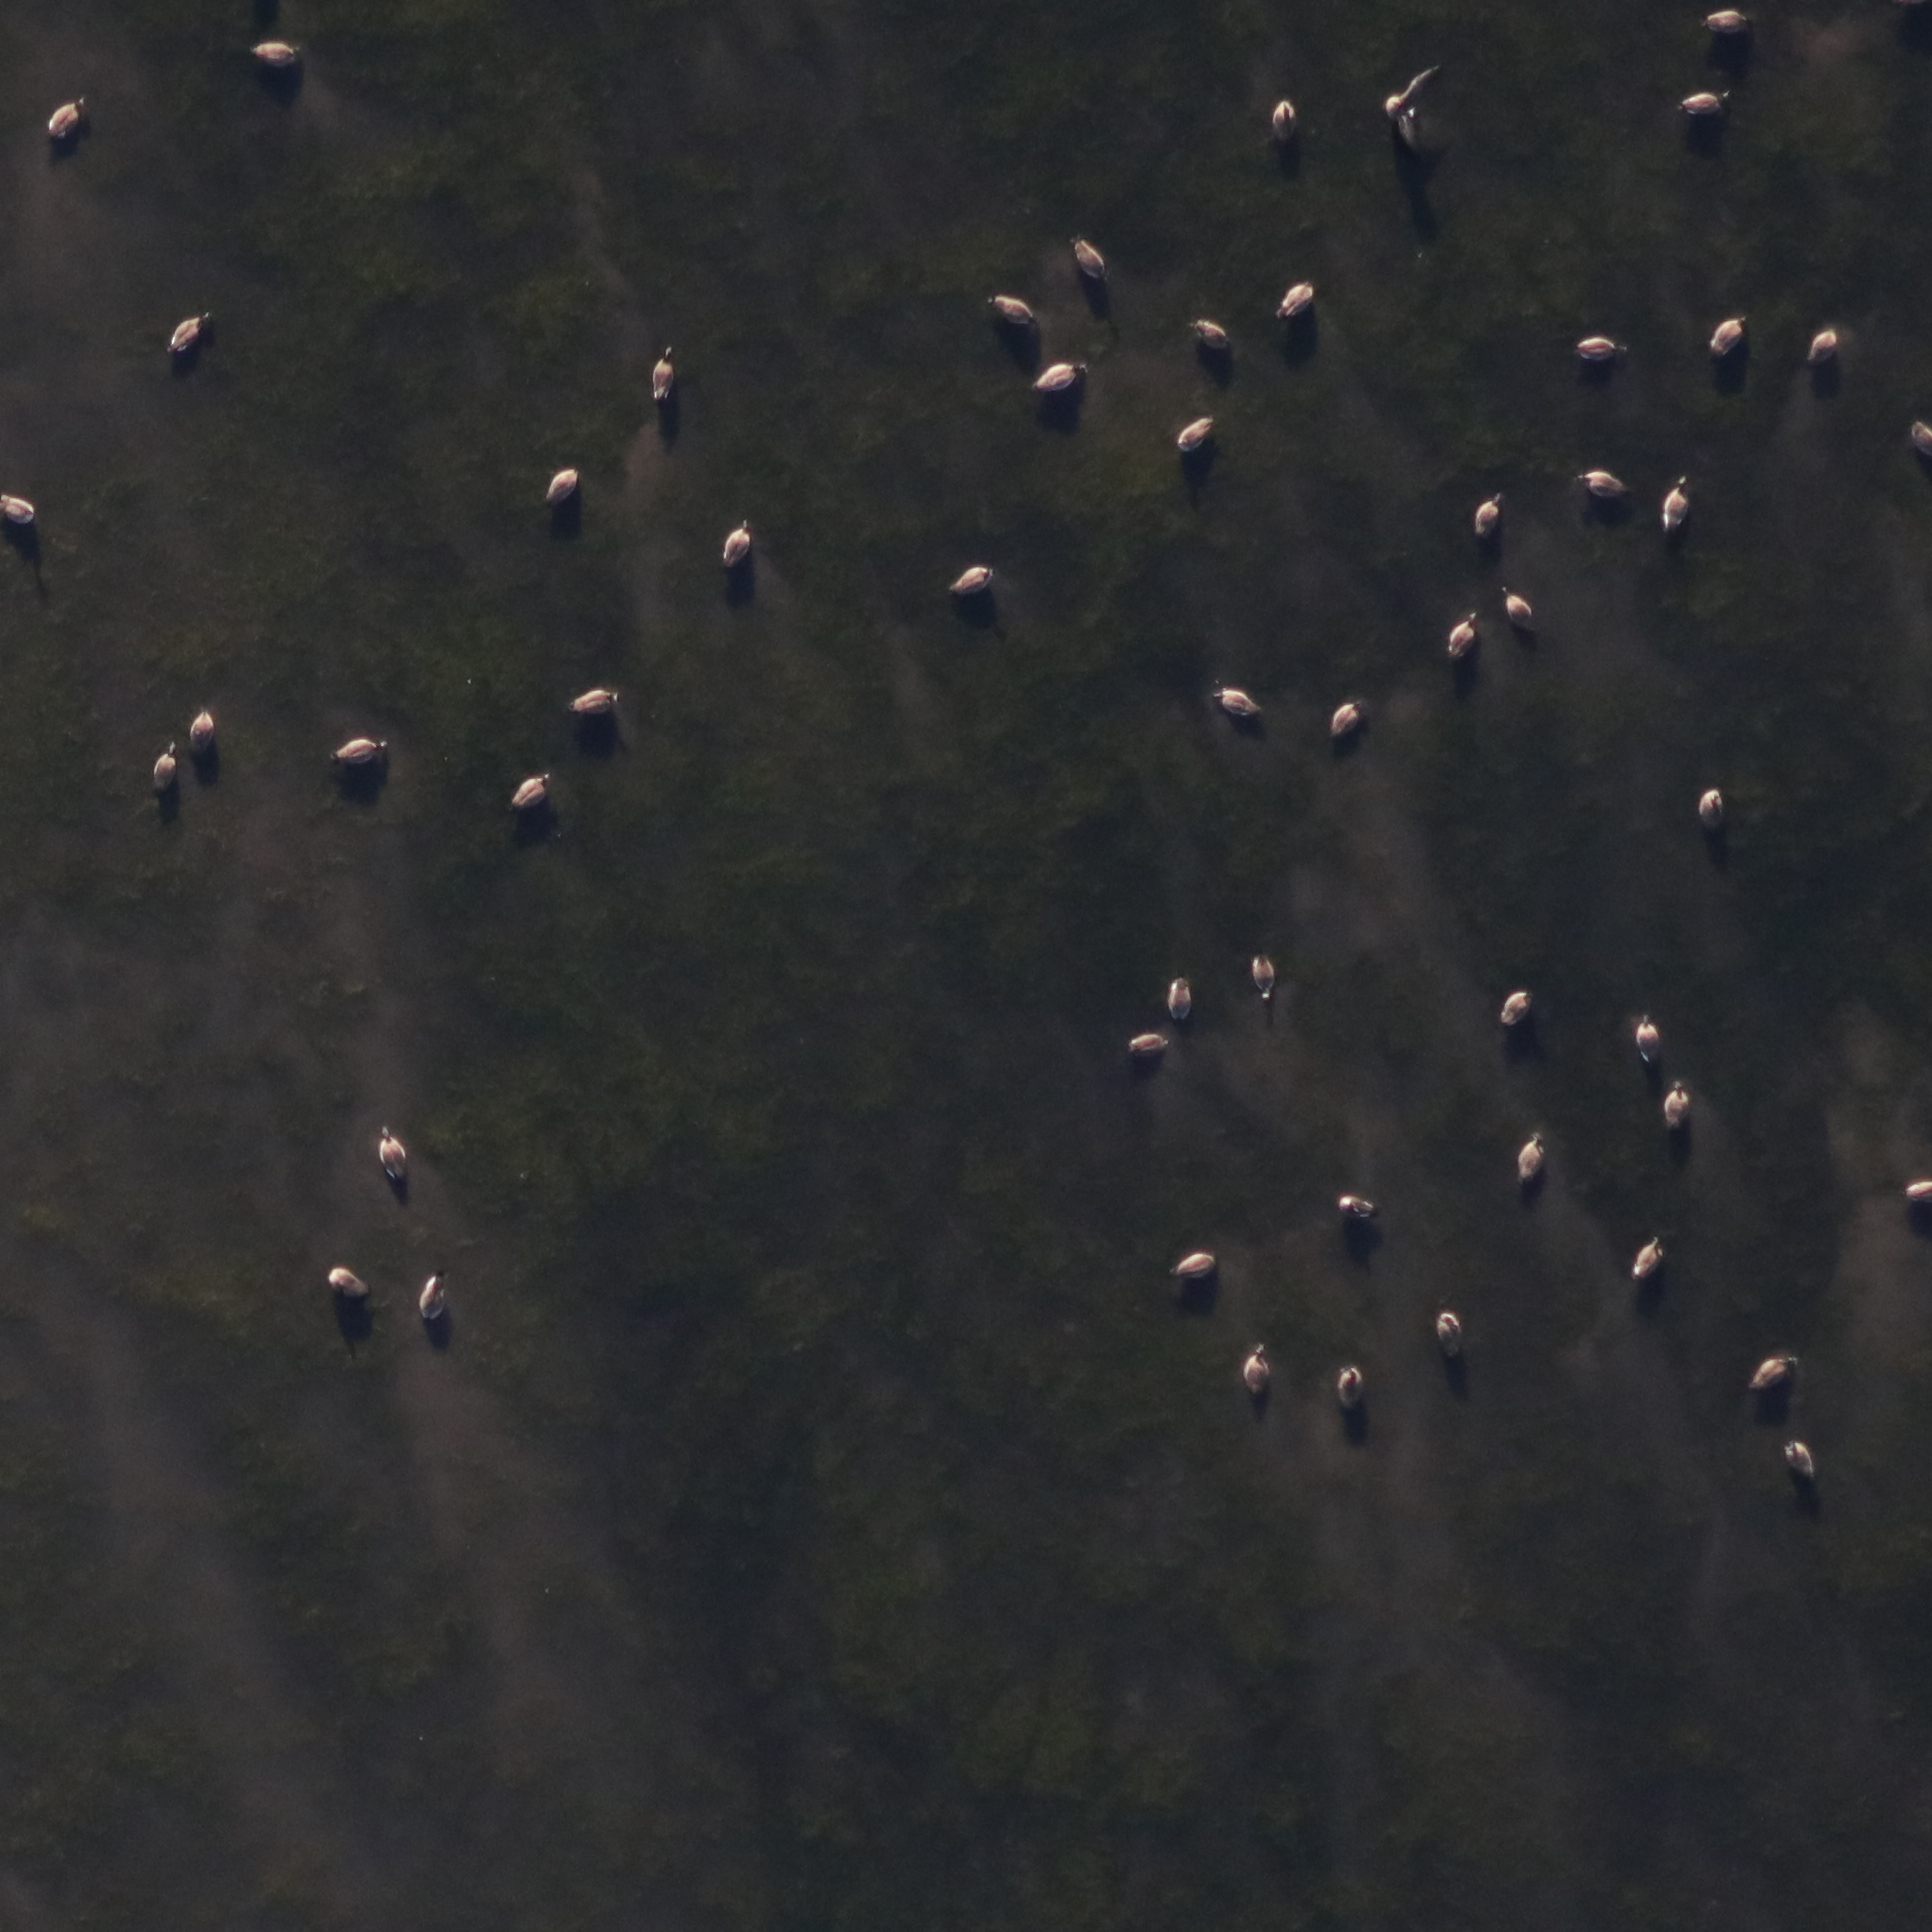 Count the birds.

54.